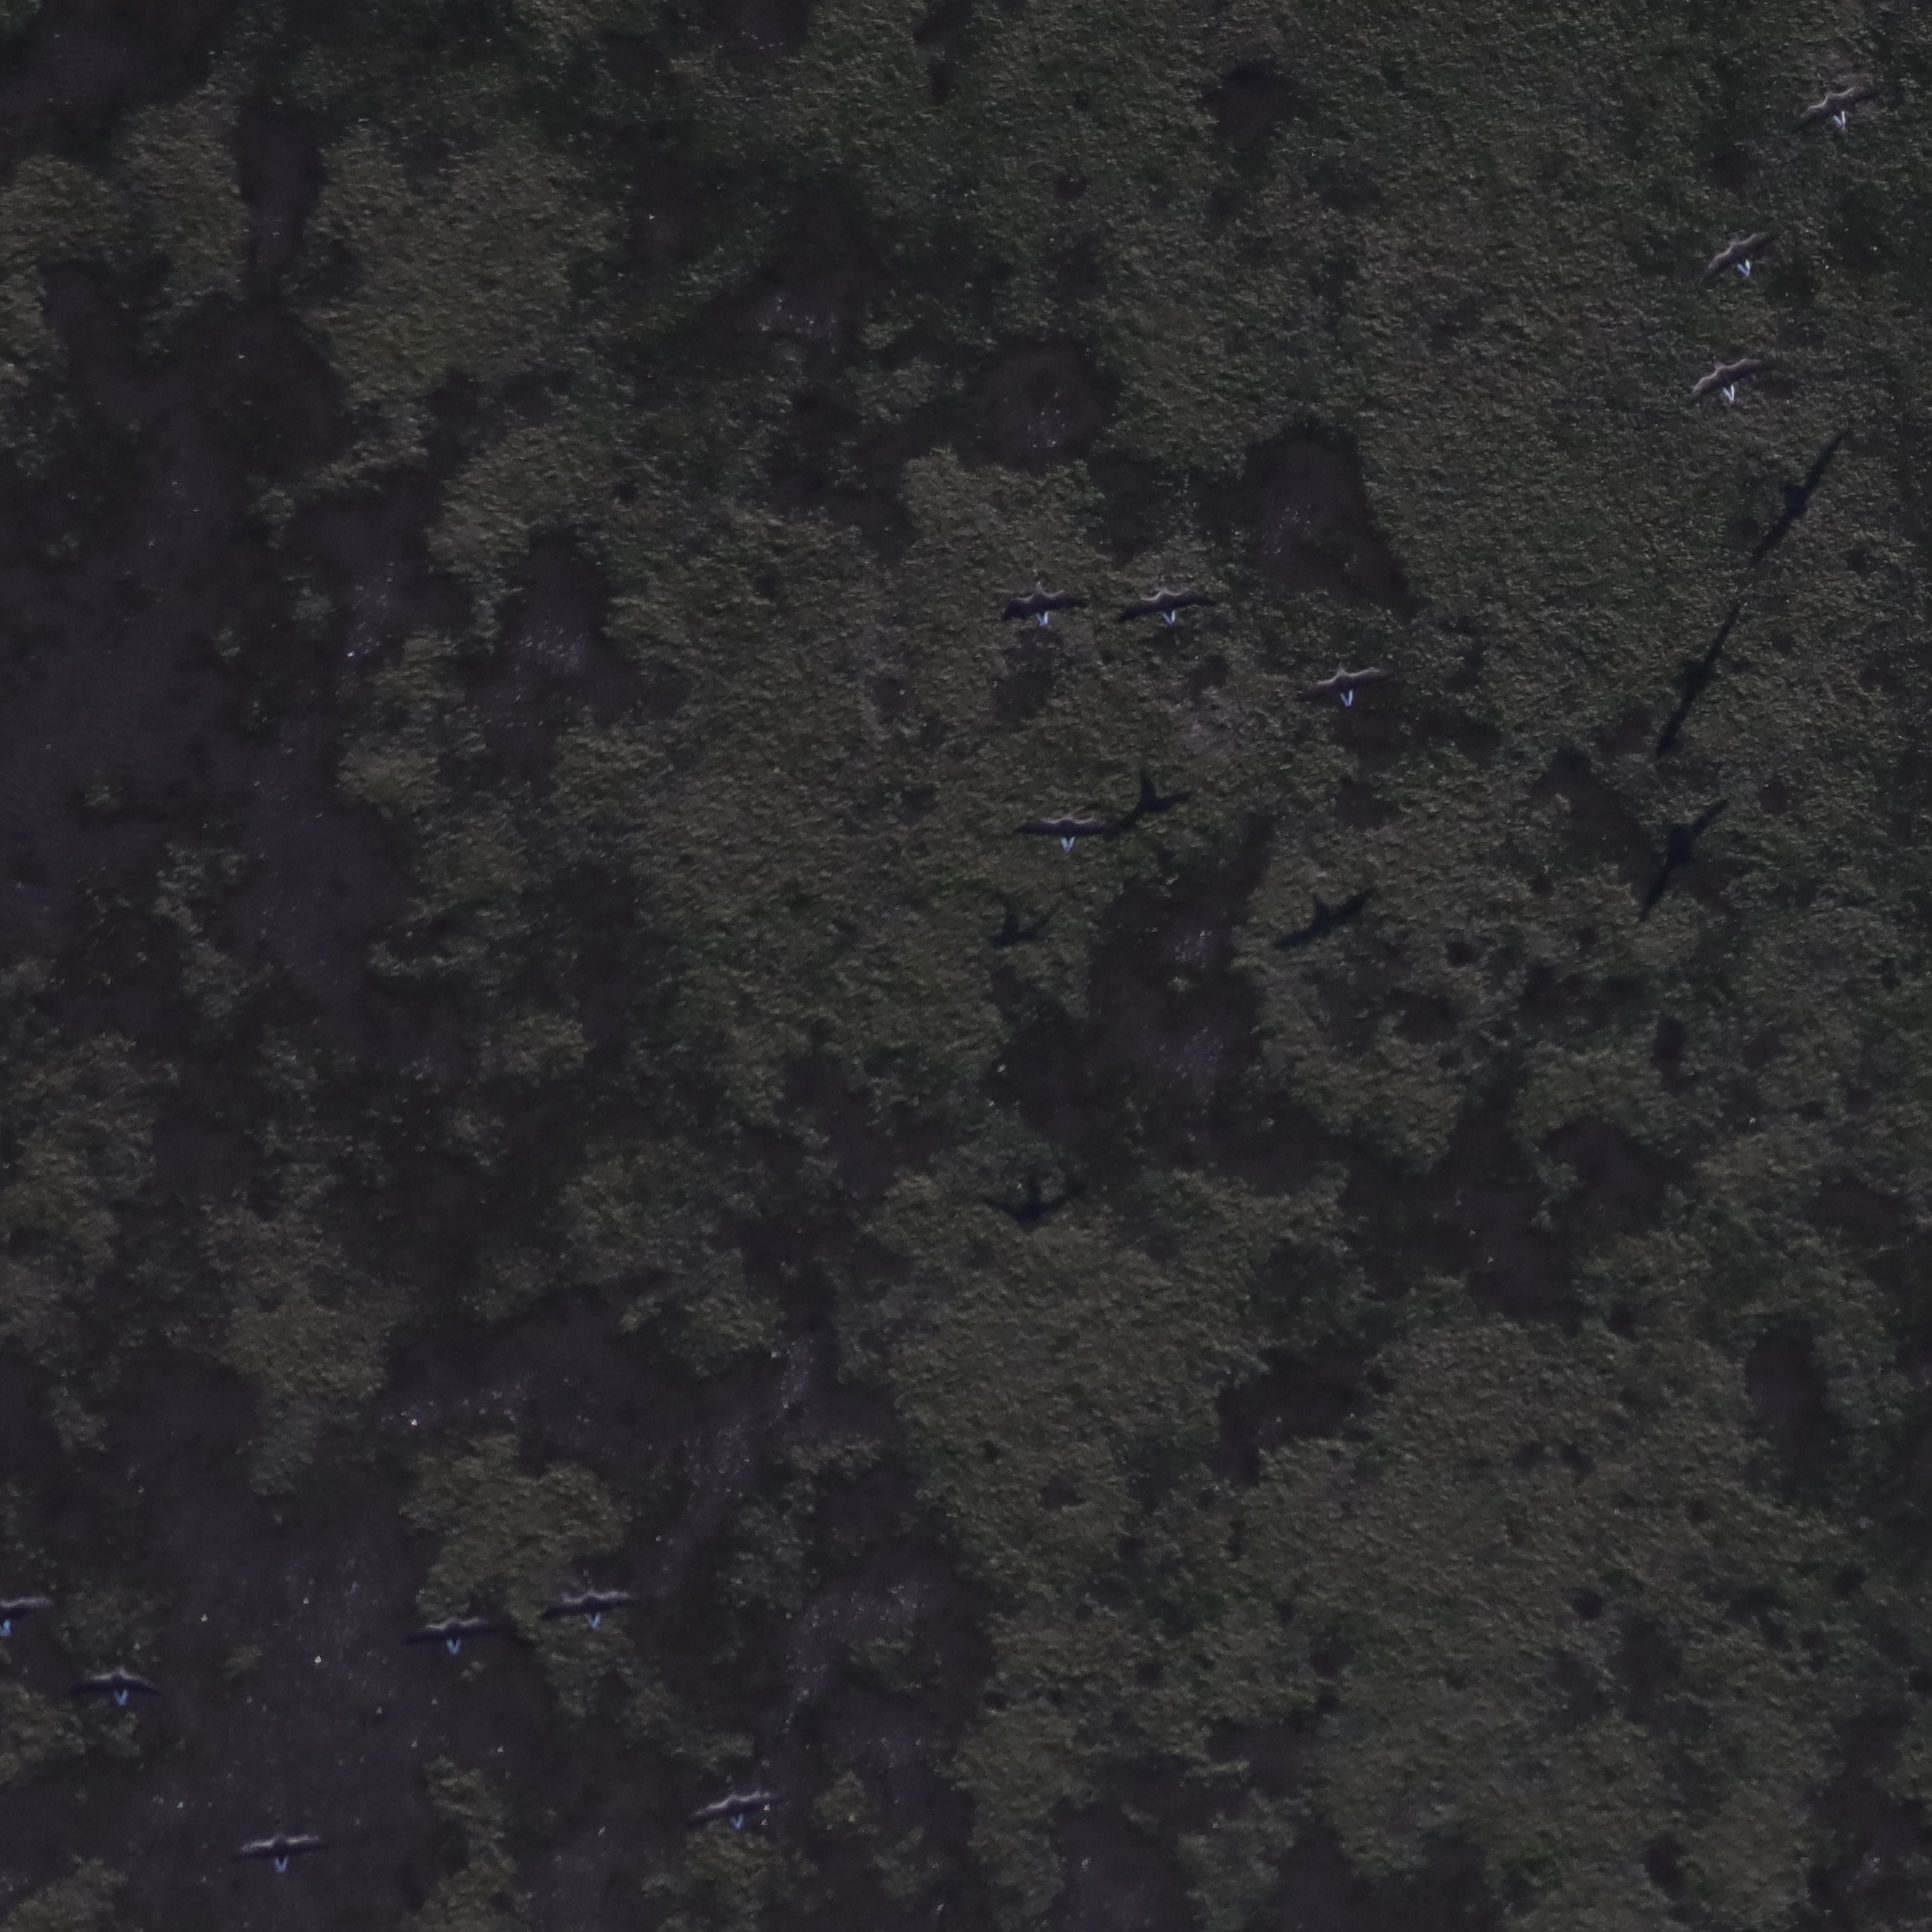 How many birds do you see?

13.